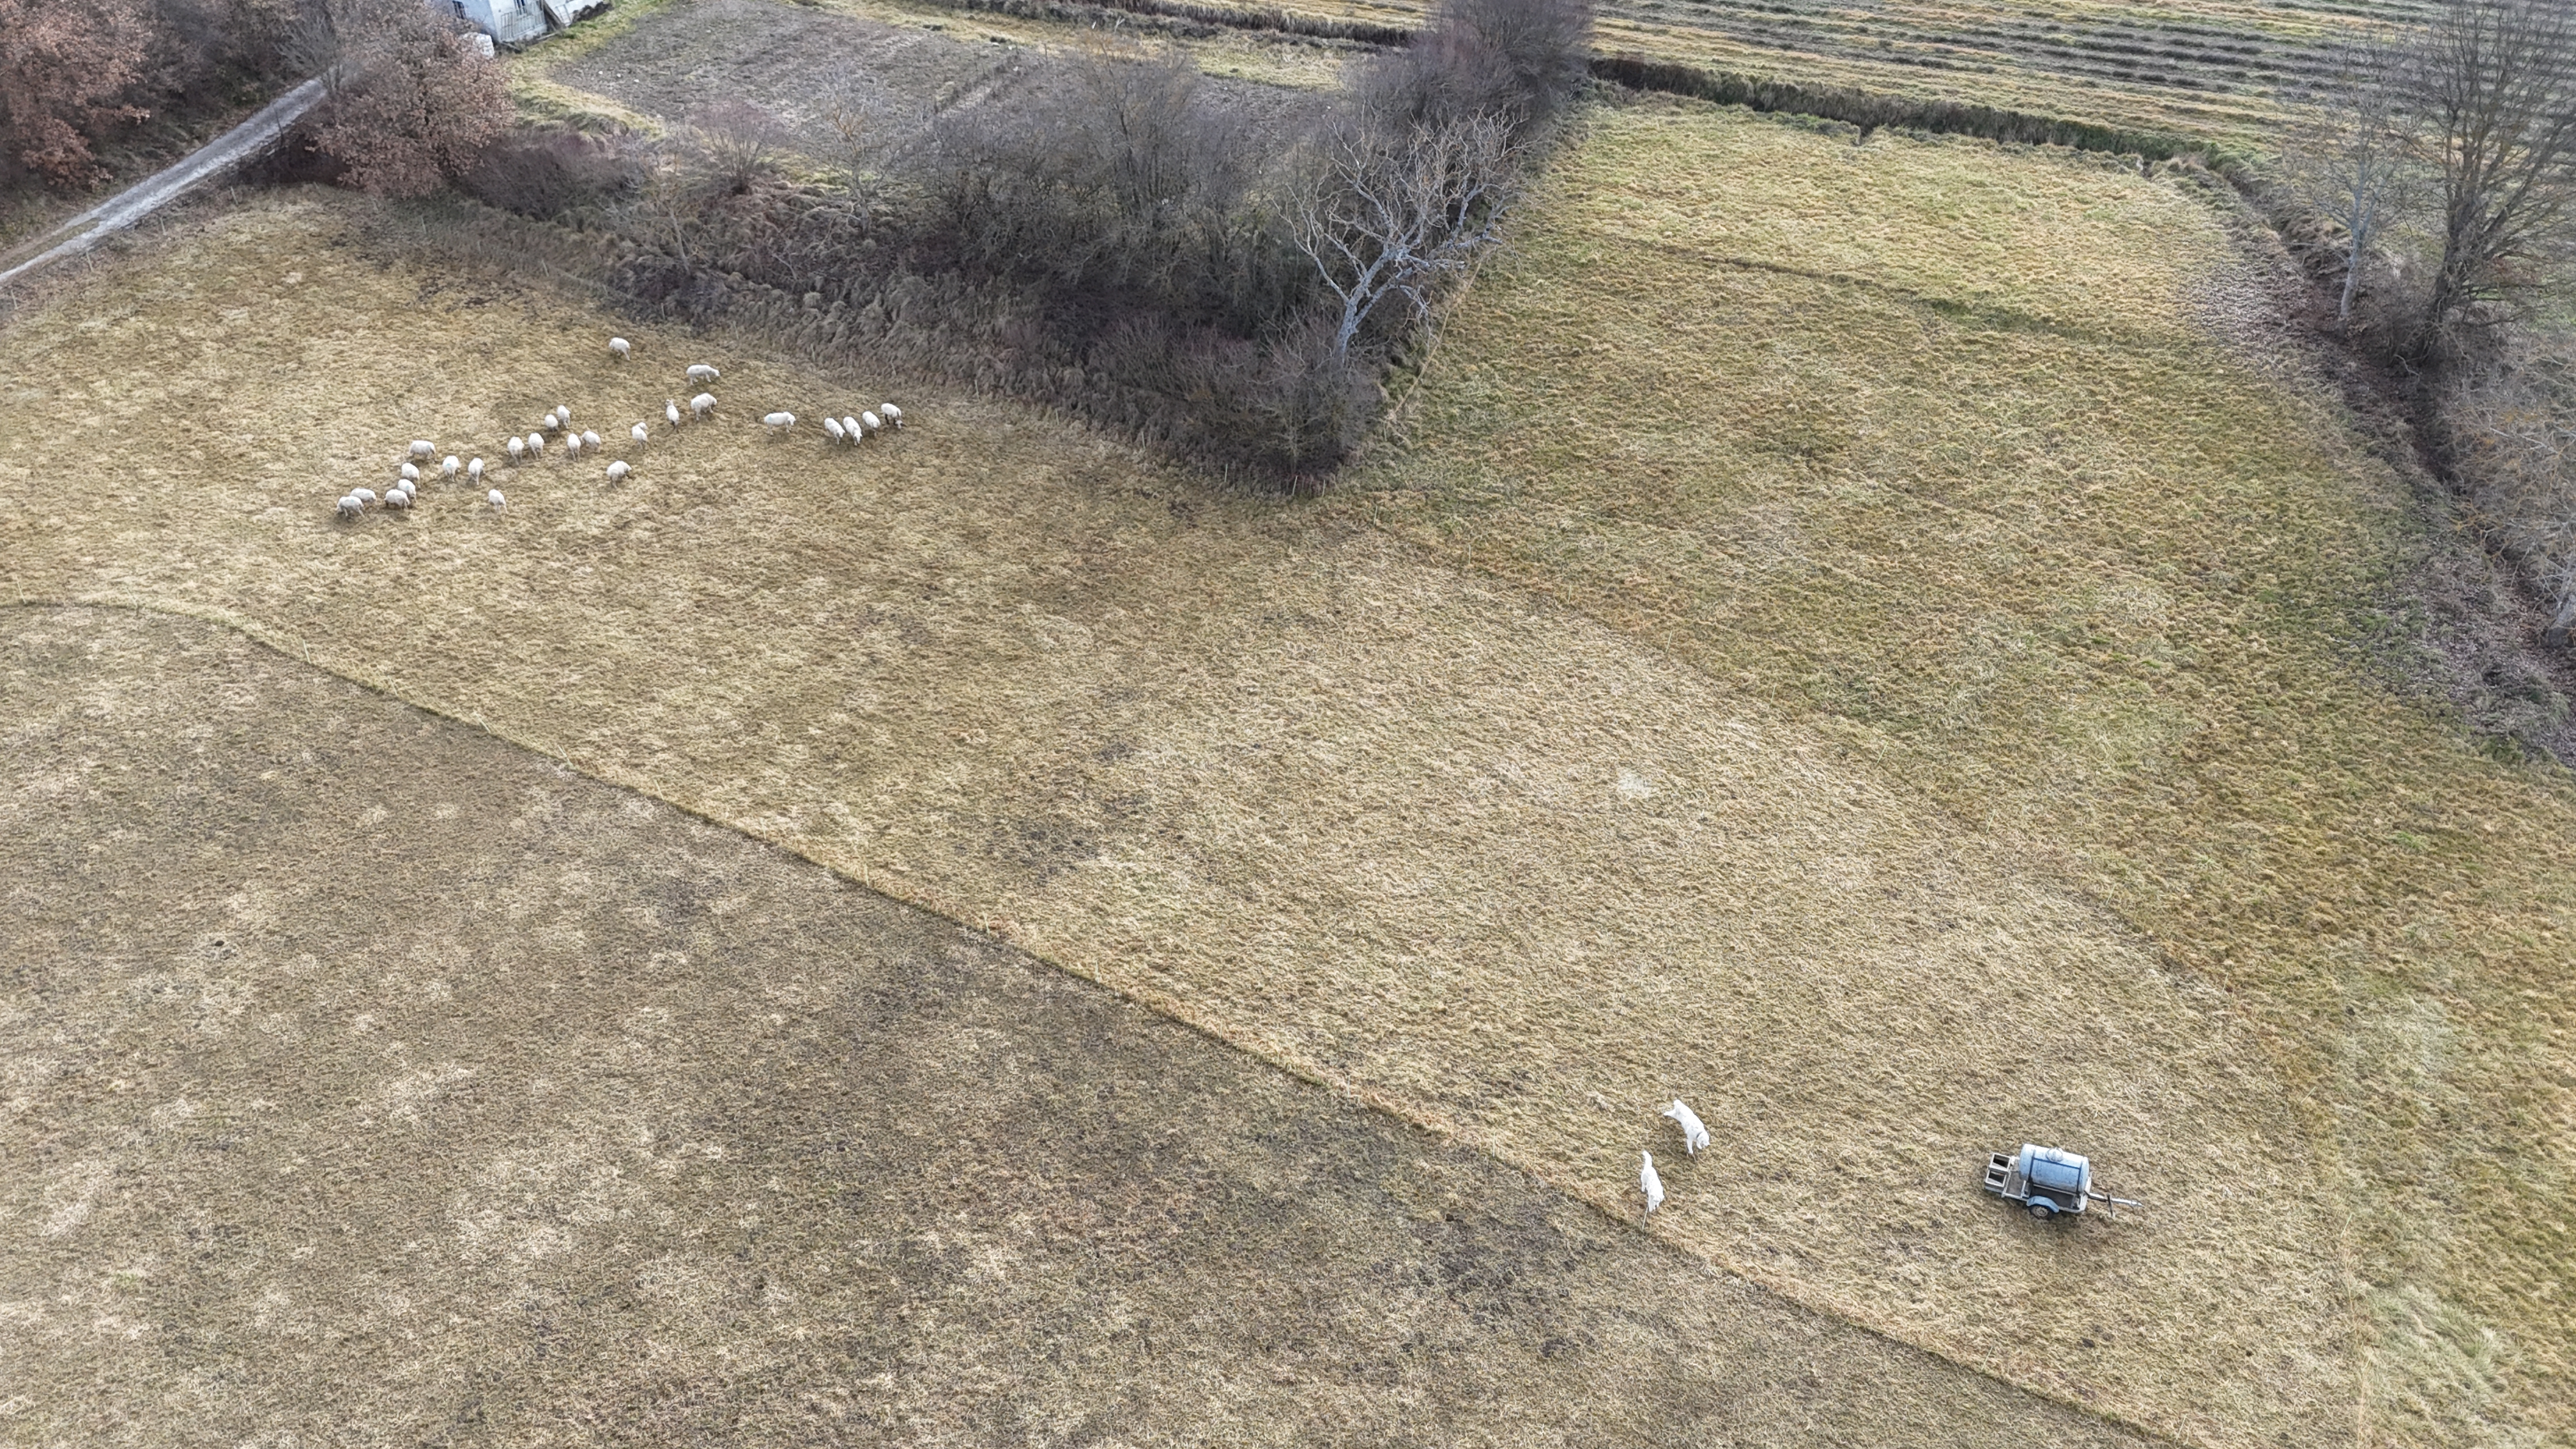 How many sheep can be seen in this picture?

26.